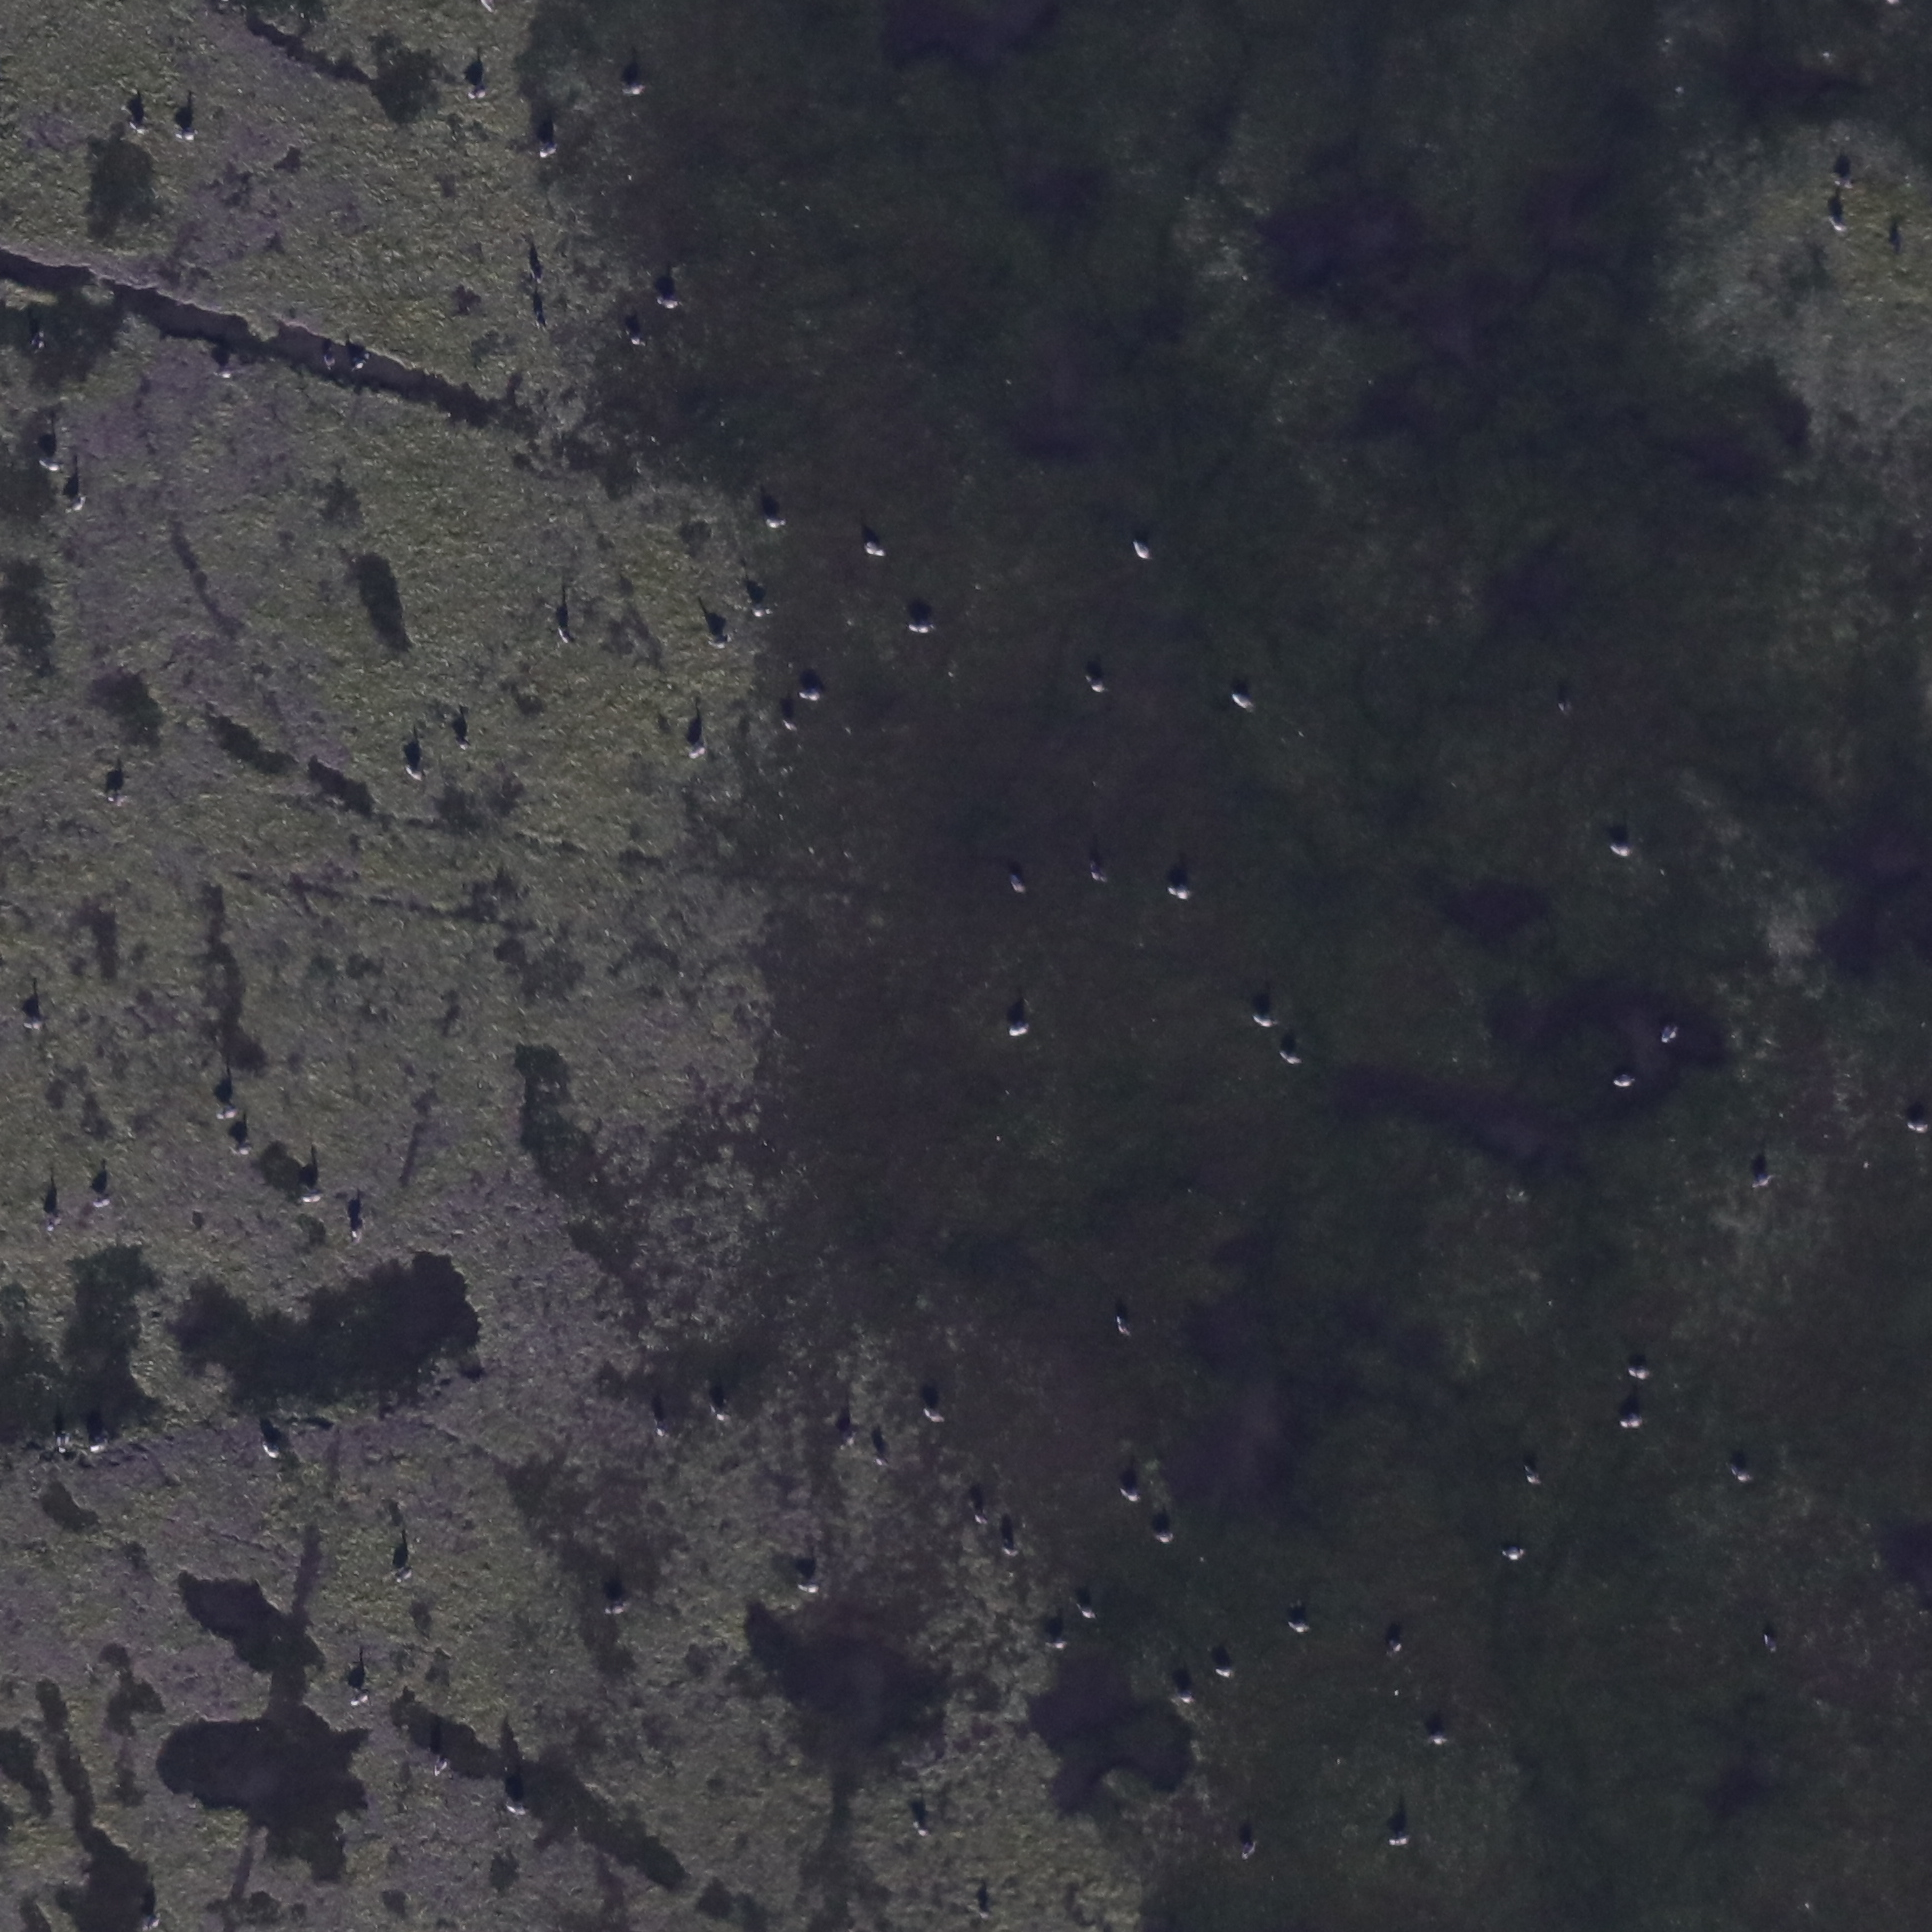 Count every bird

89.